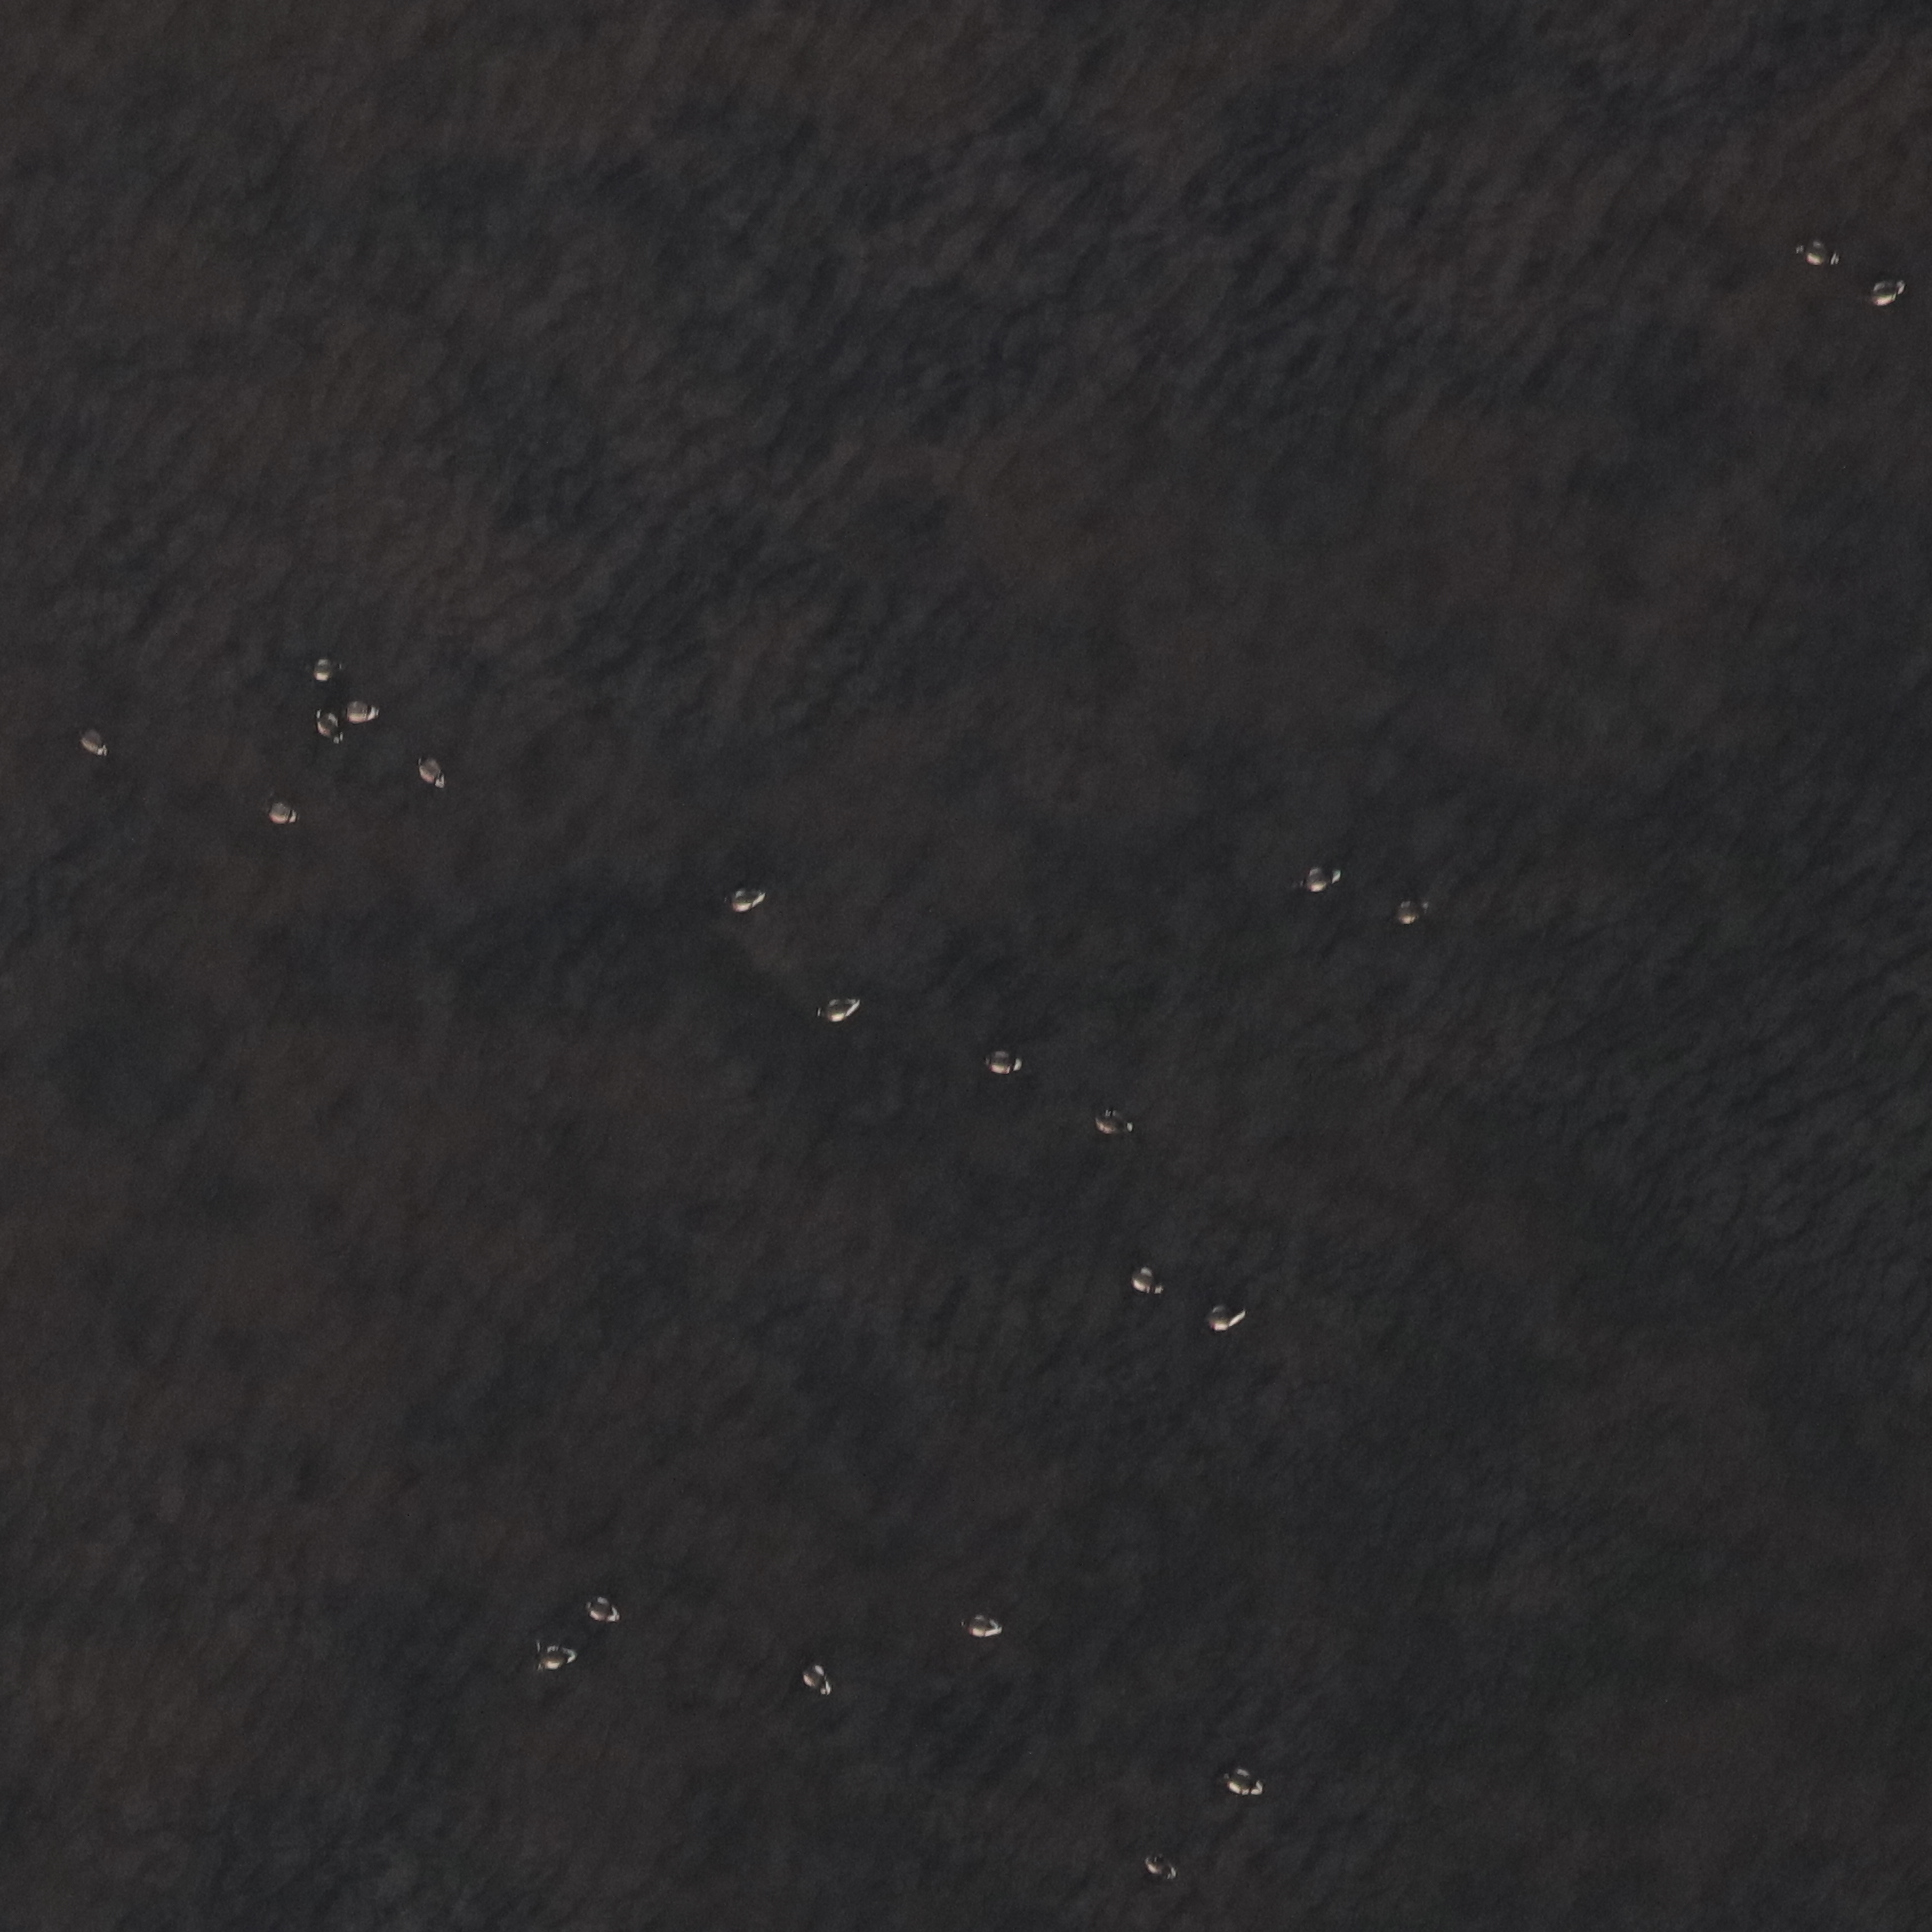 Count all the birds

22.